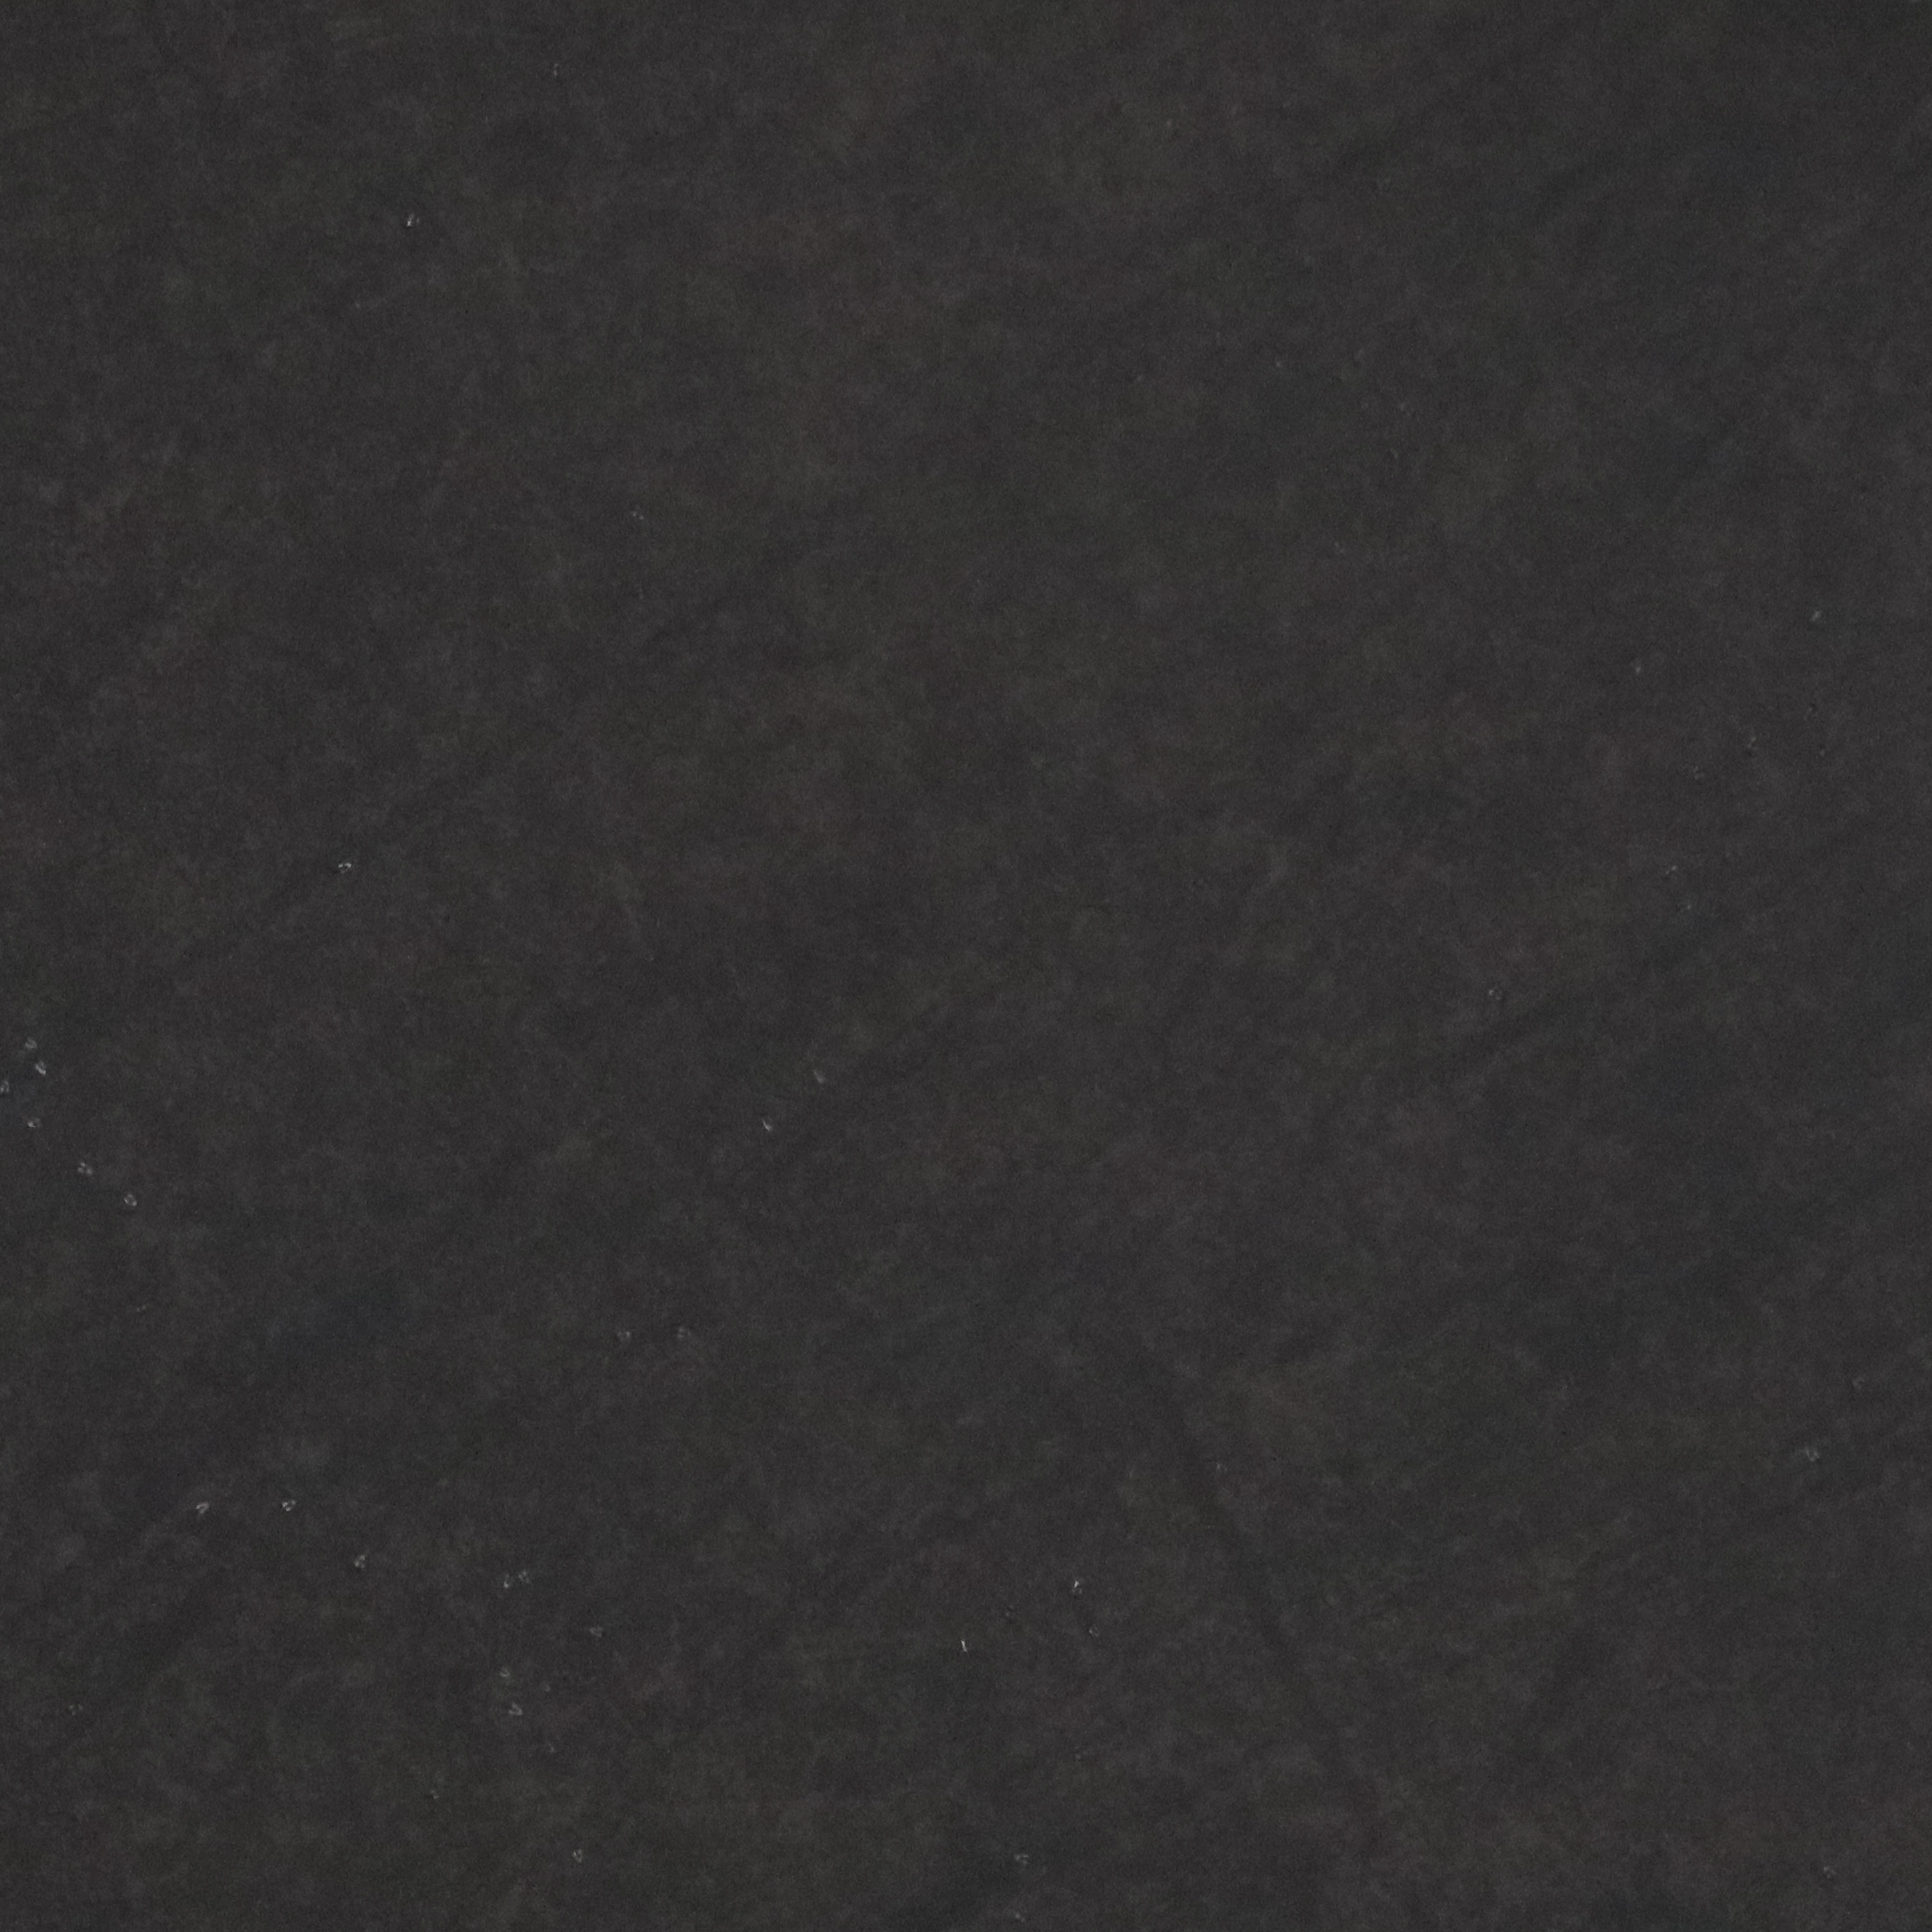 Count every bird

56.